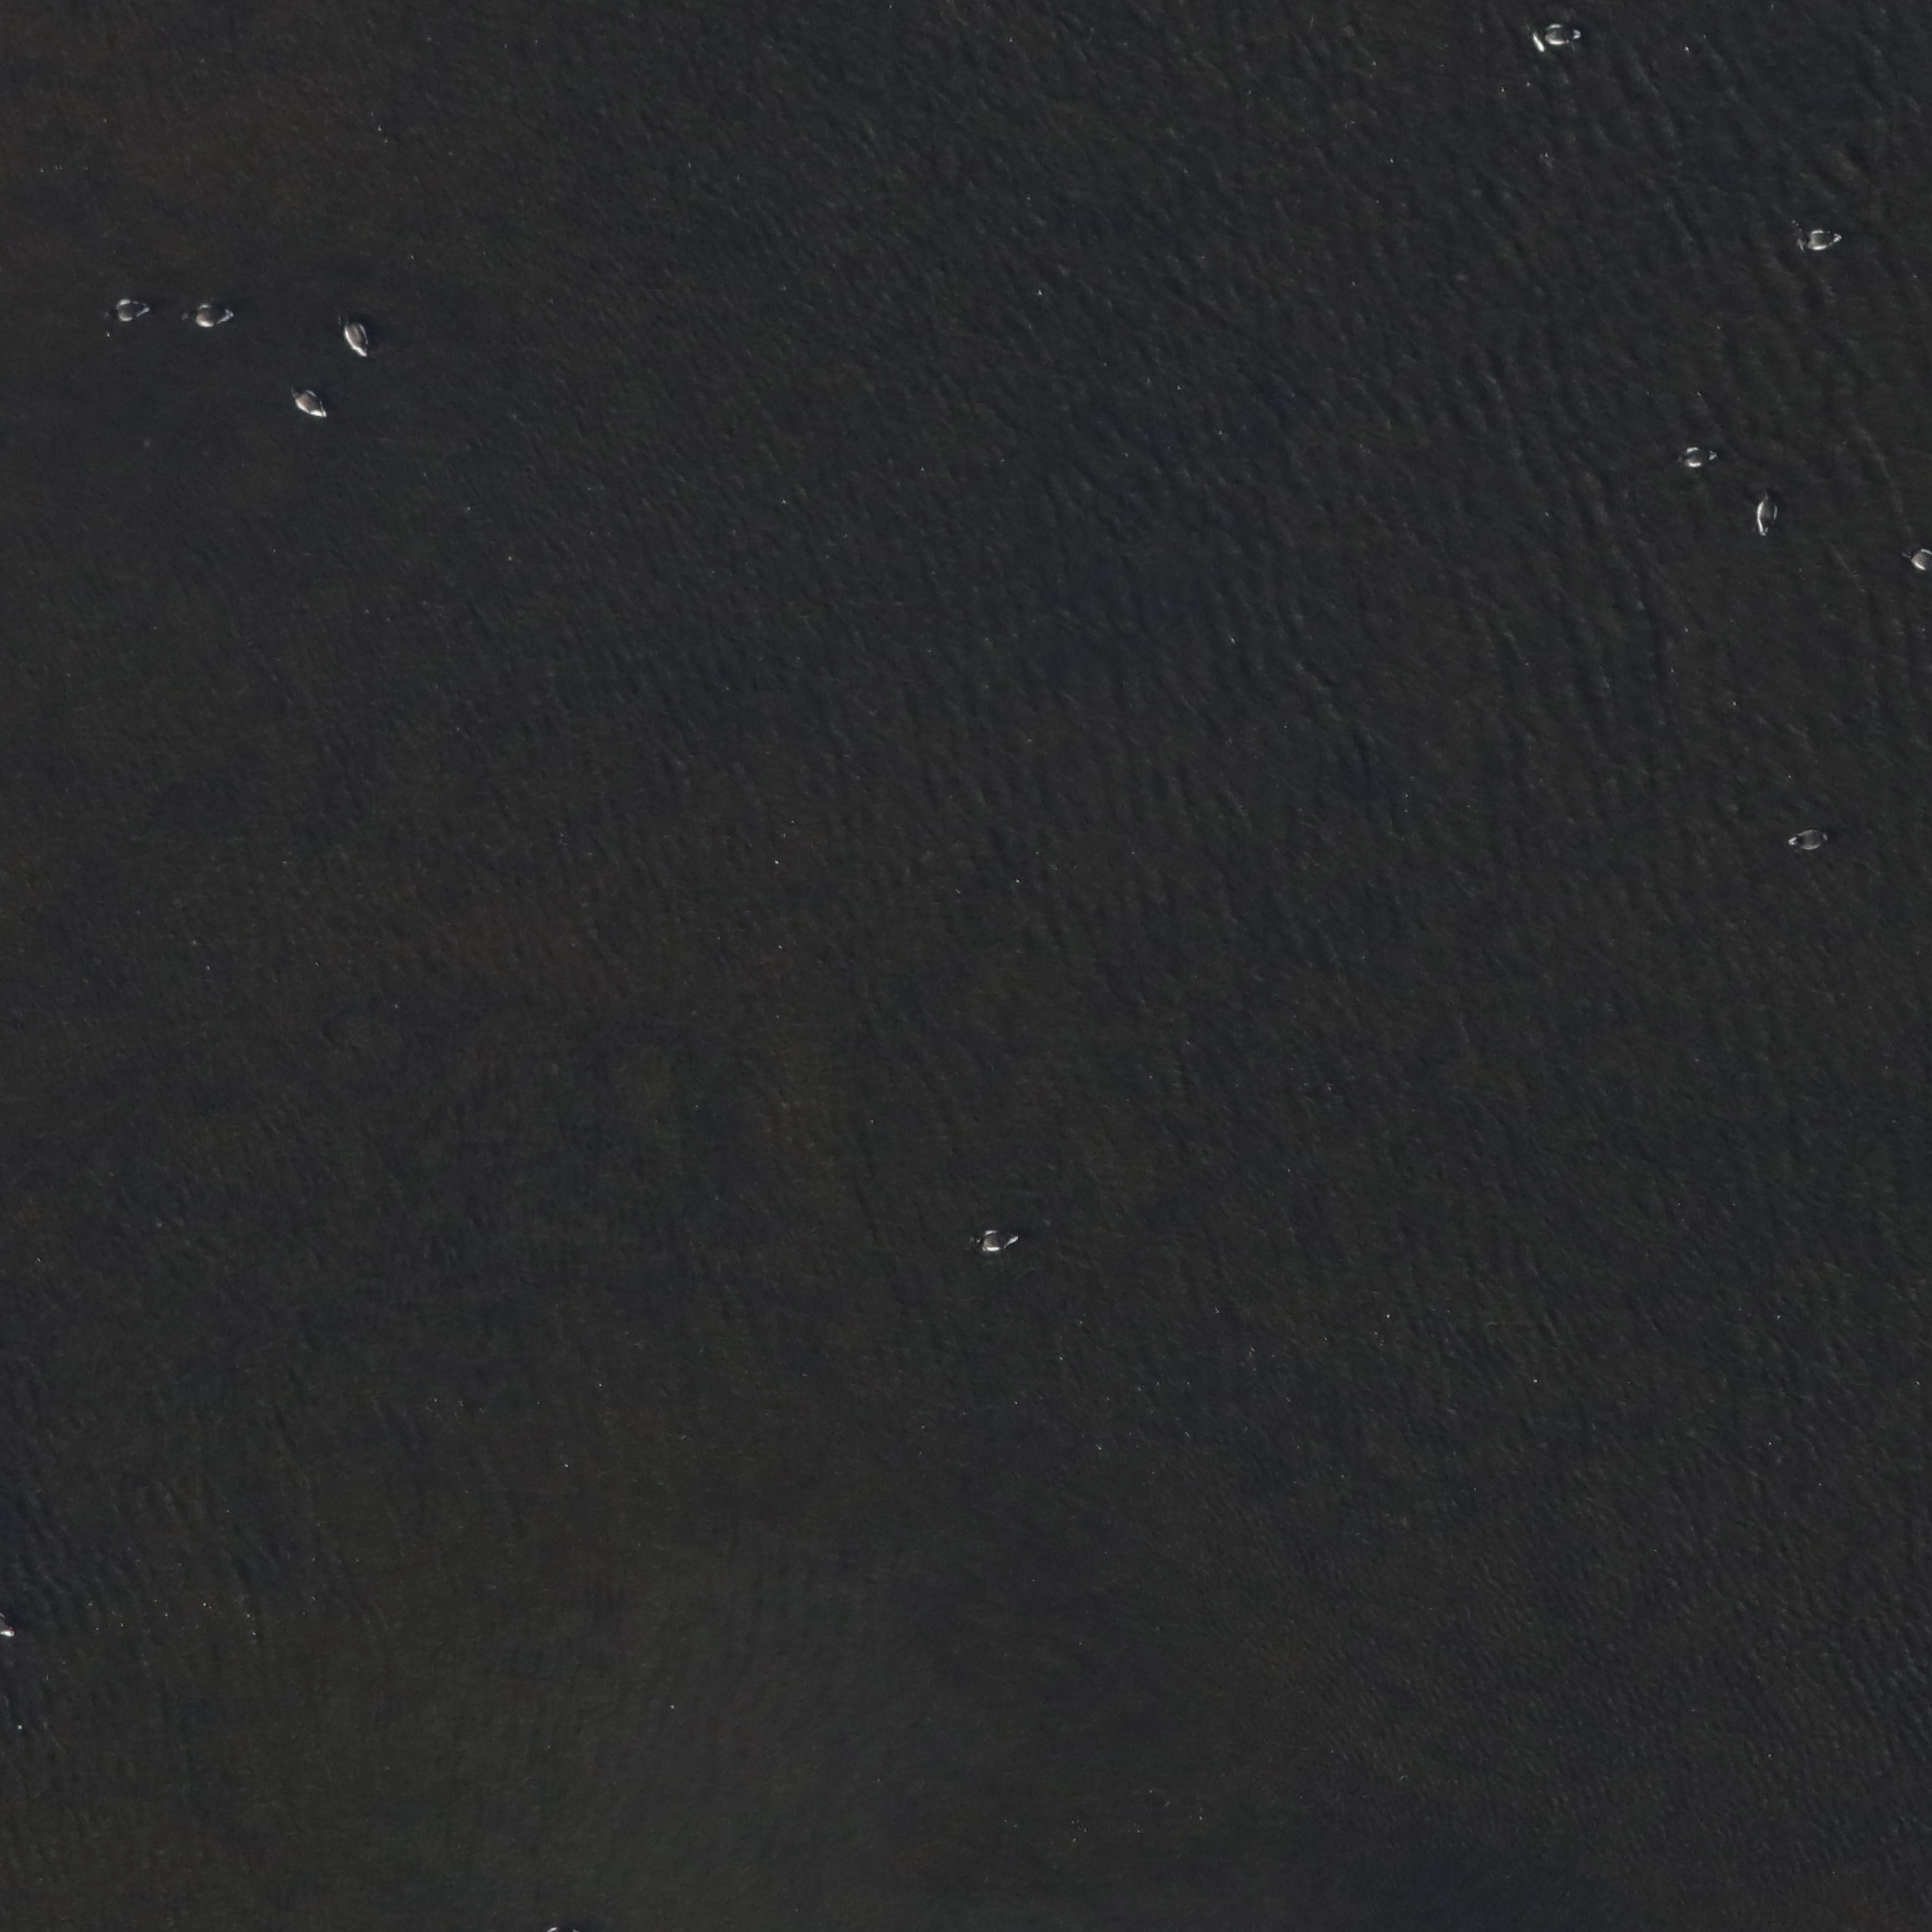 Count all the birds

11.